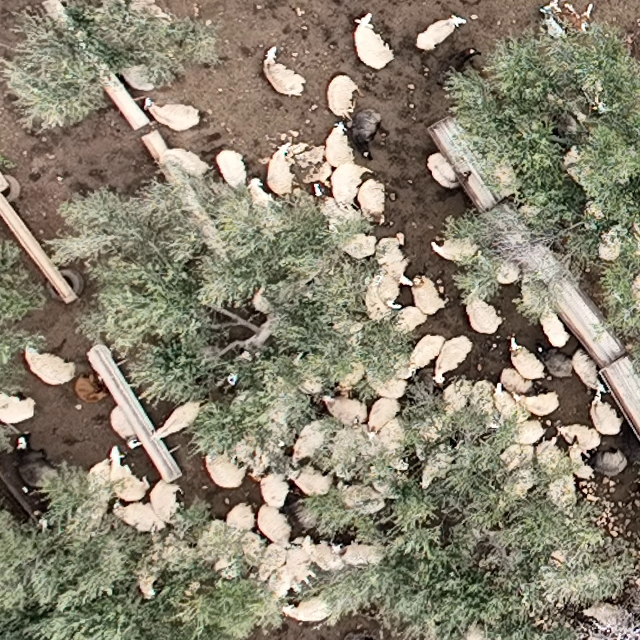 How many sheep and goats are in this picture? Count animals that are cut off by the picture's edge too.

98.